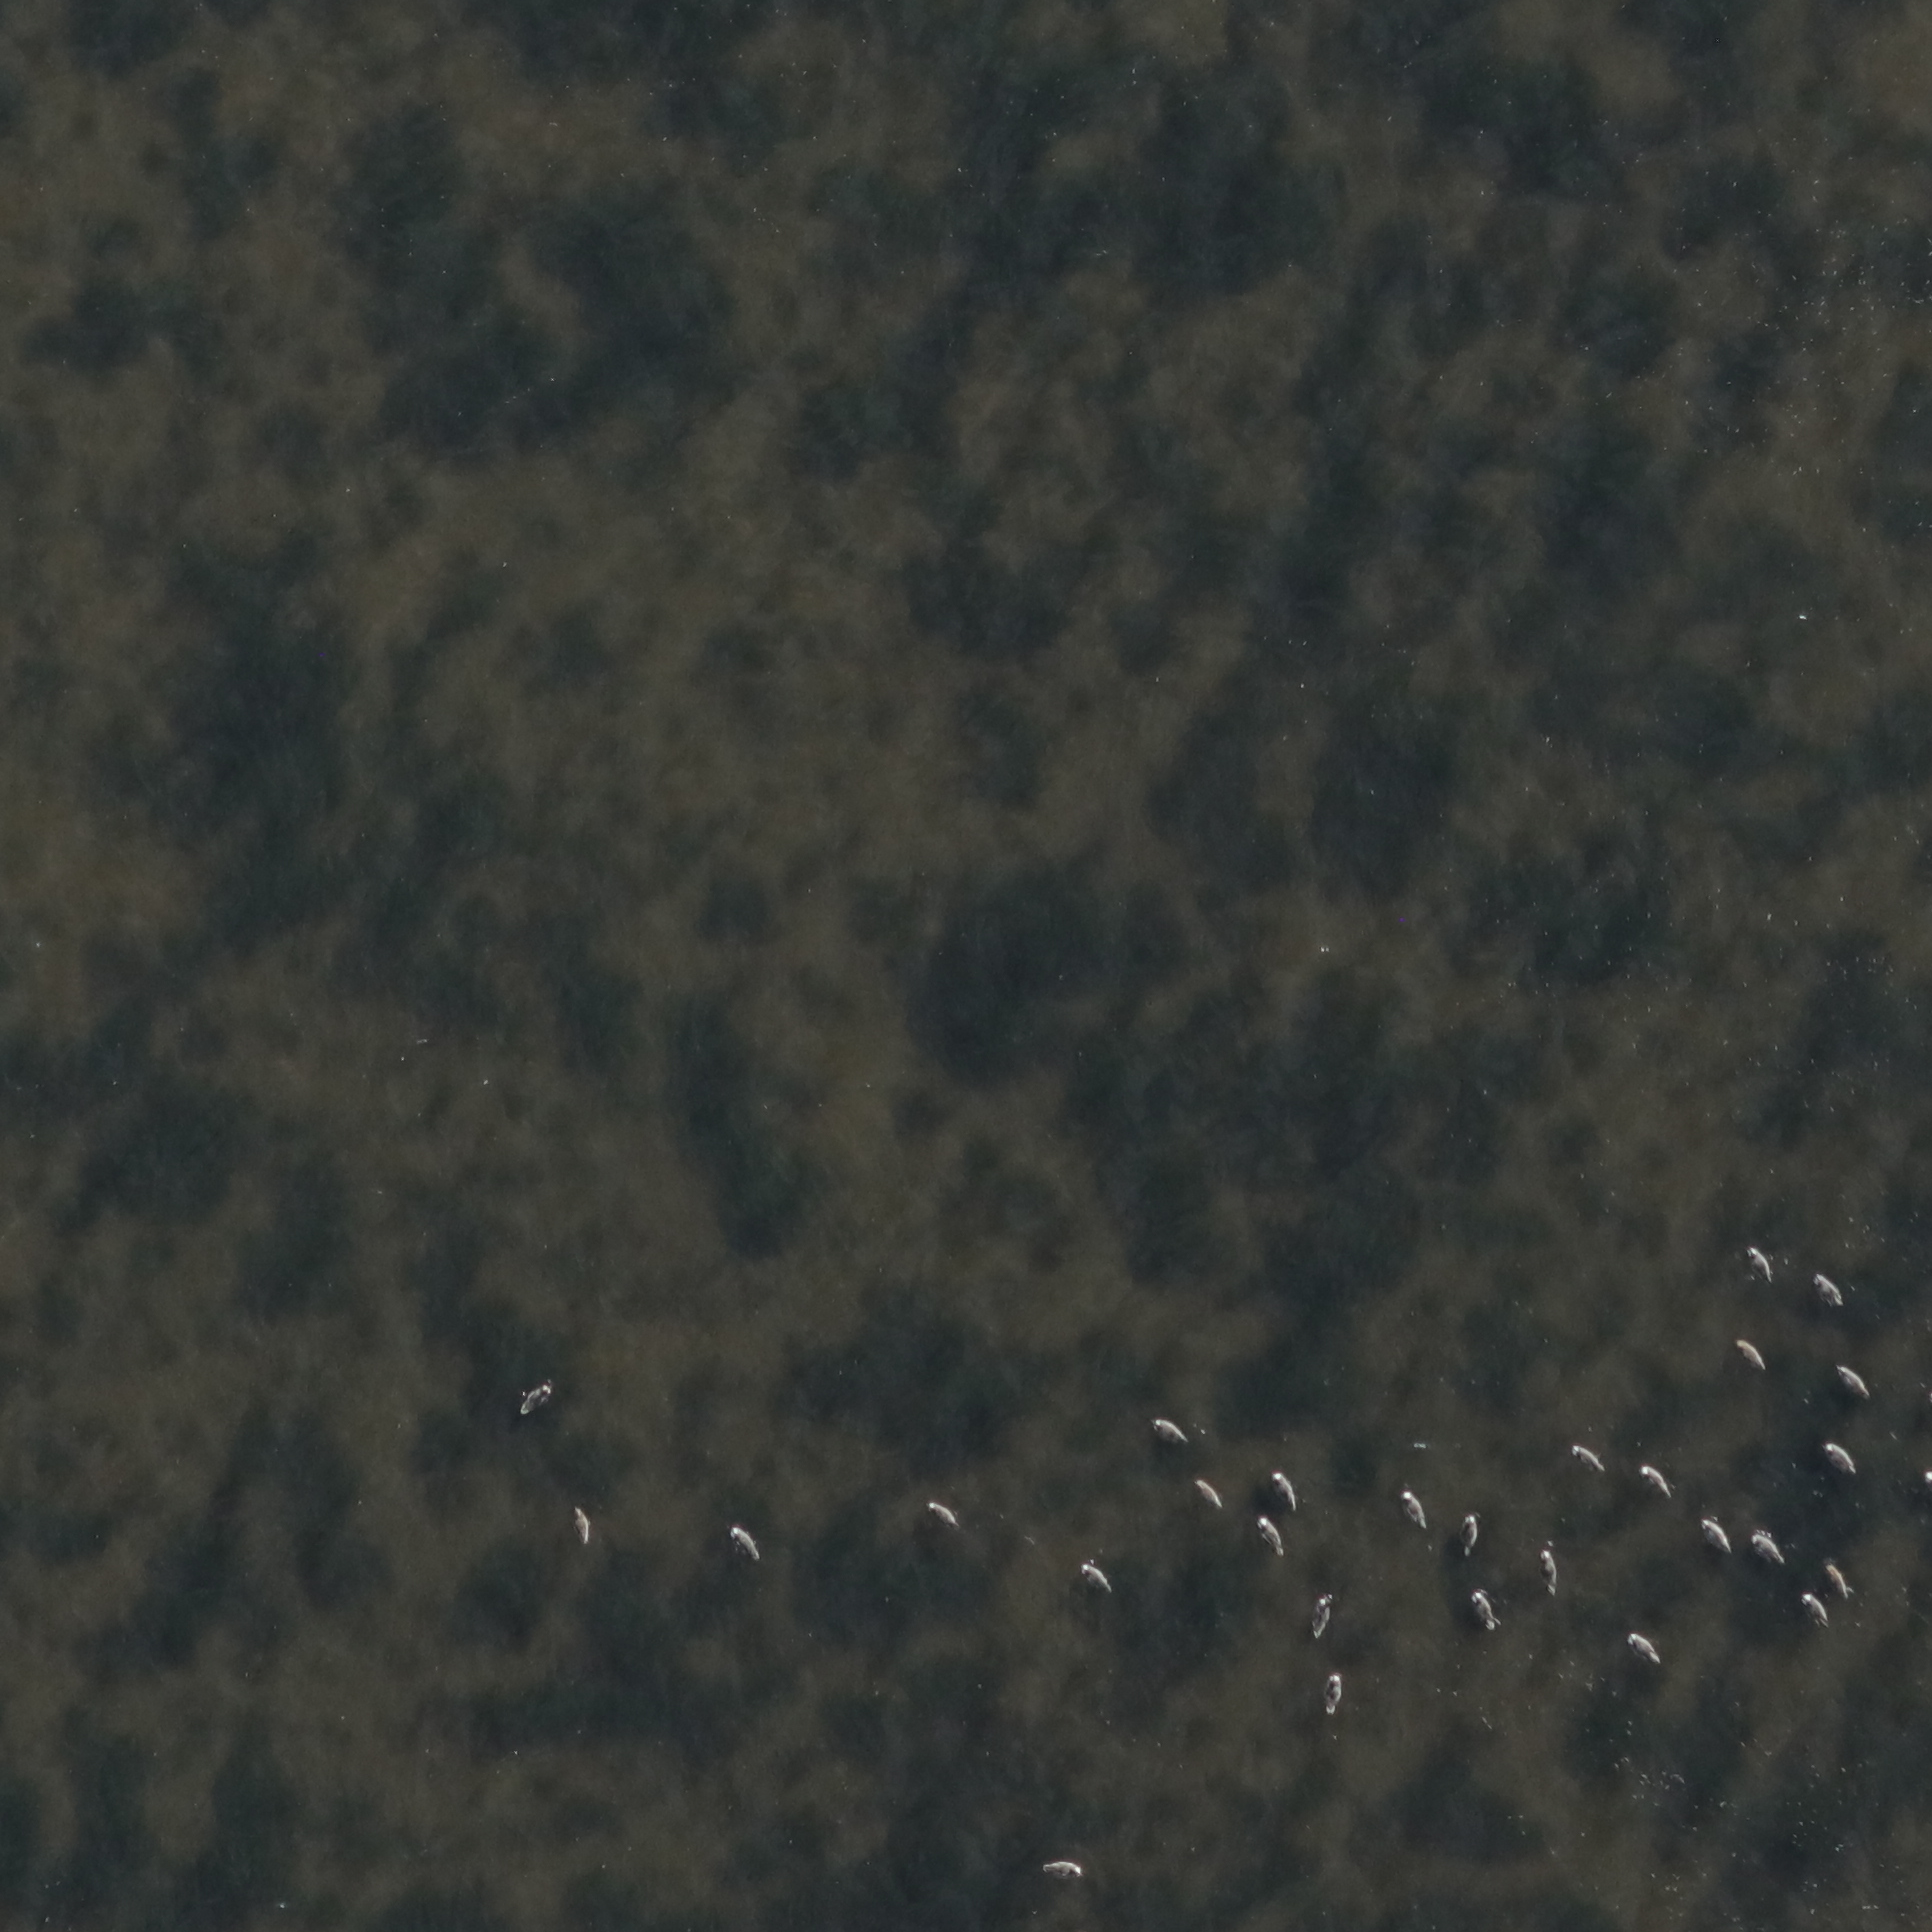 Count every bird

28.